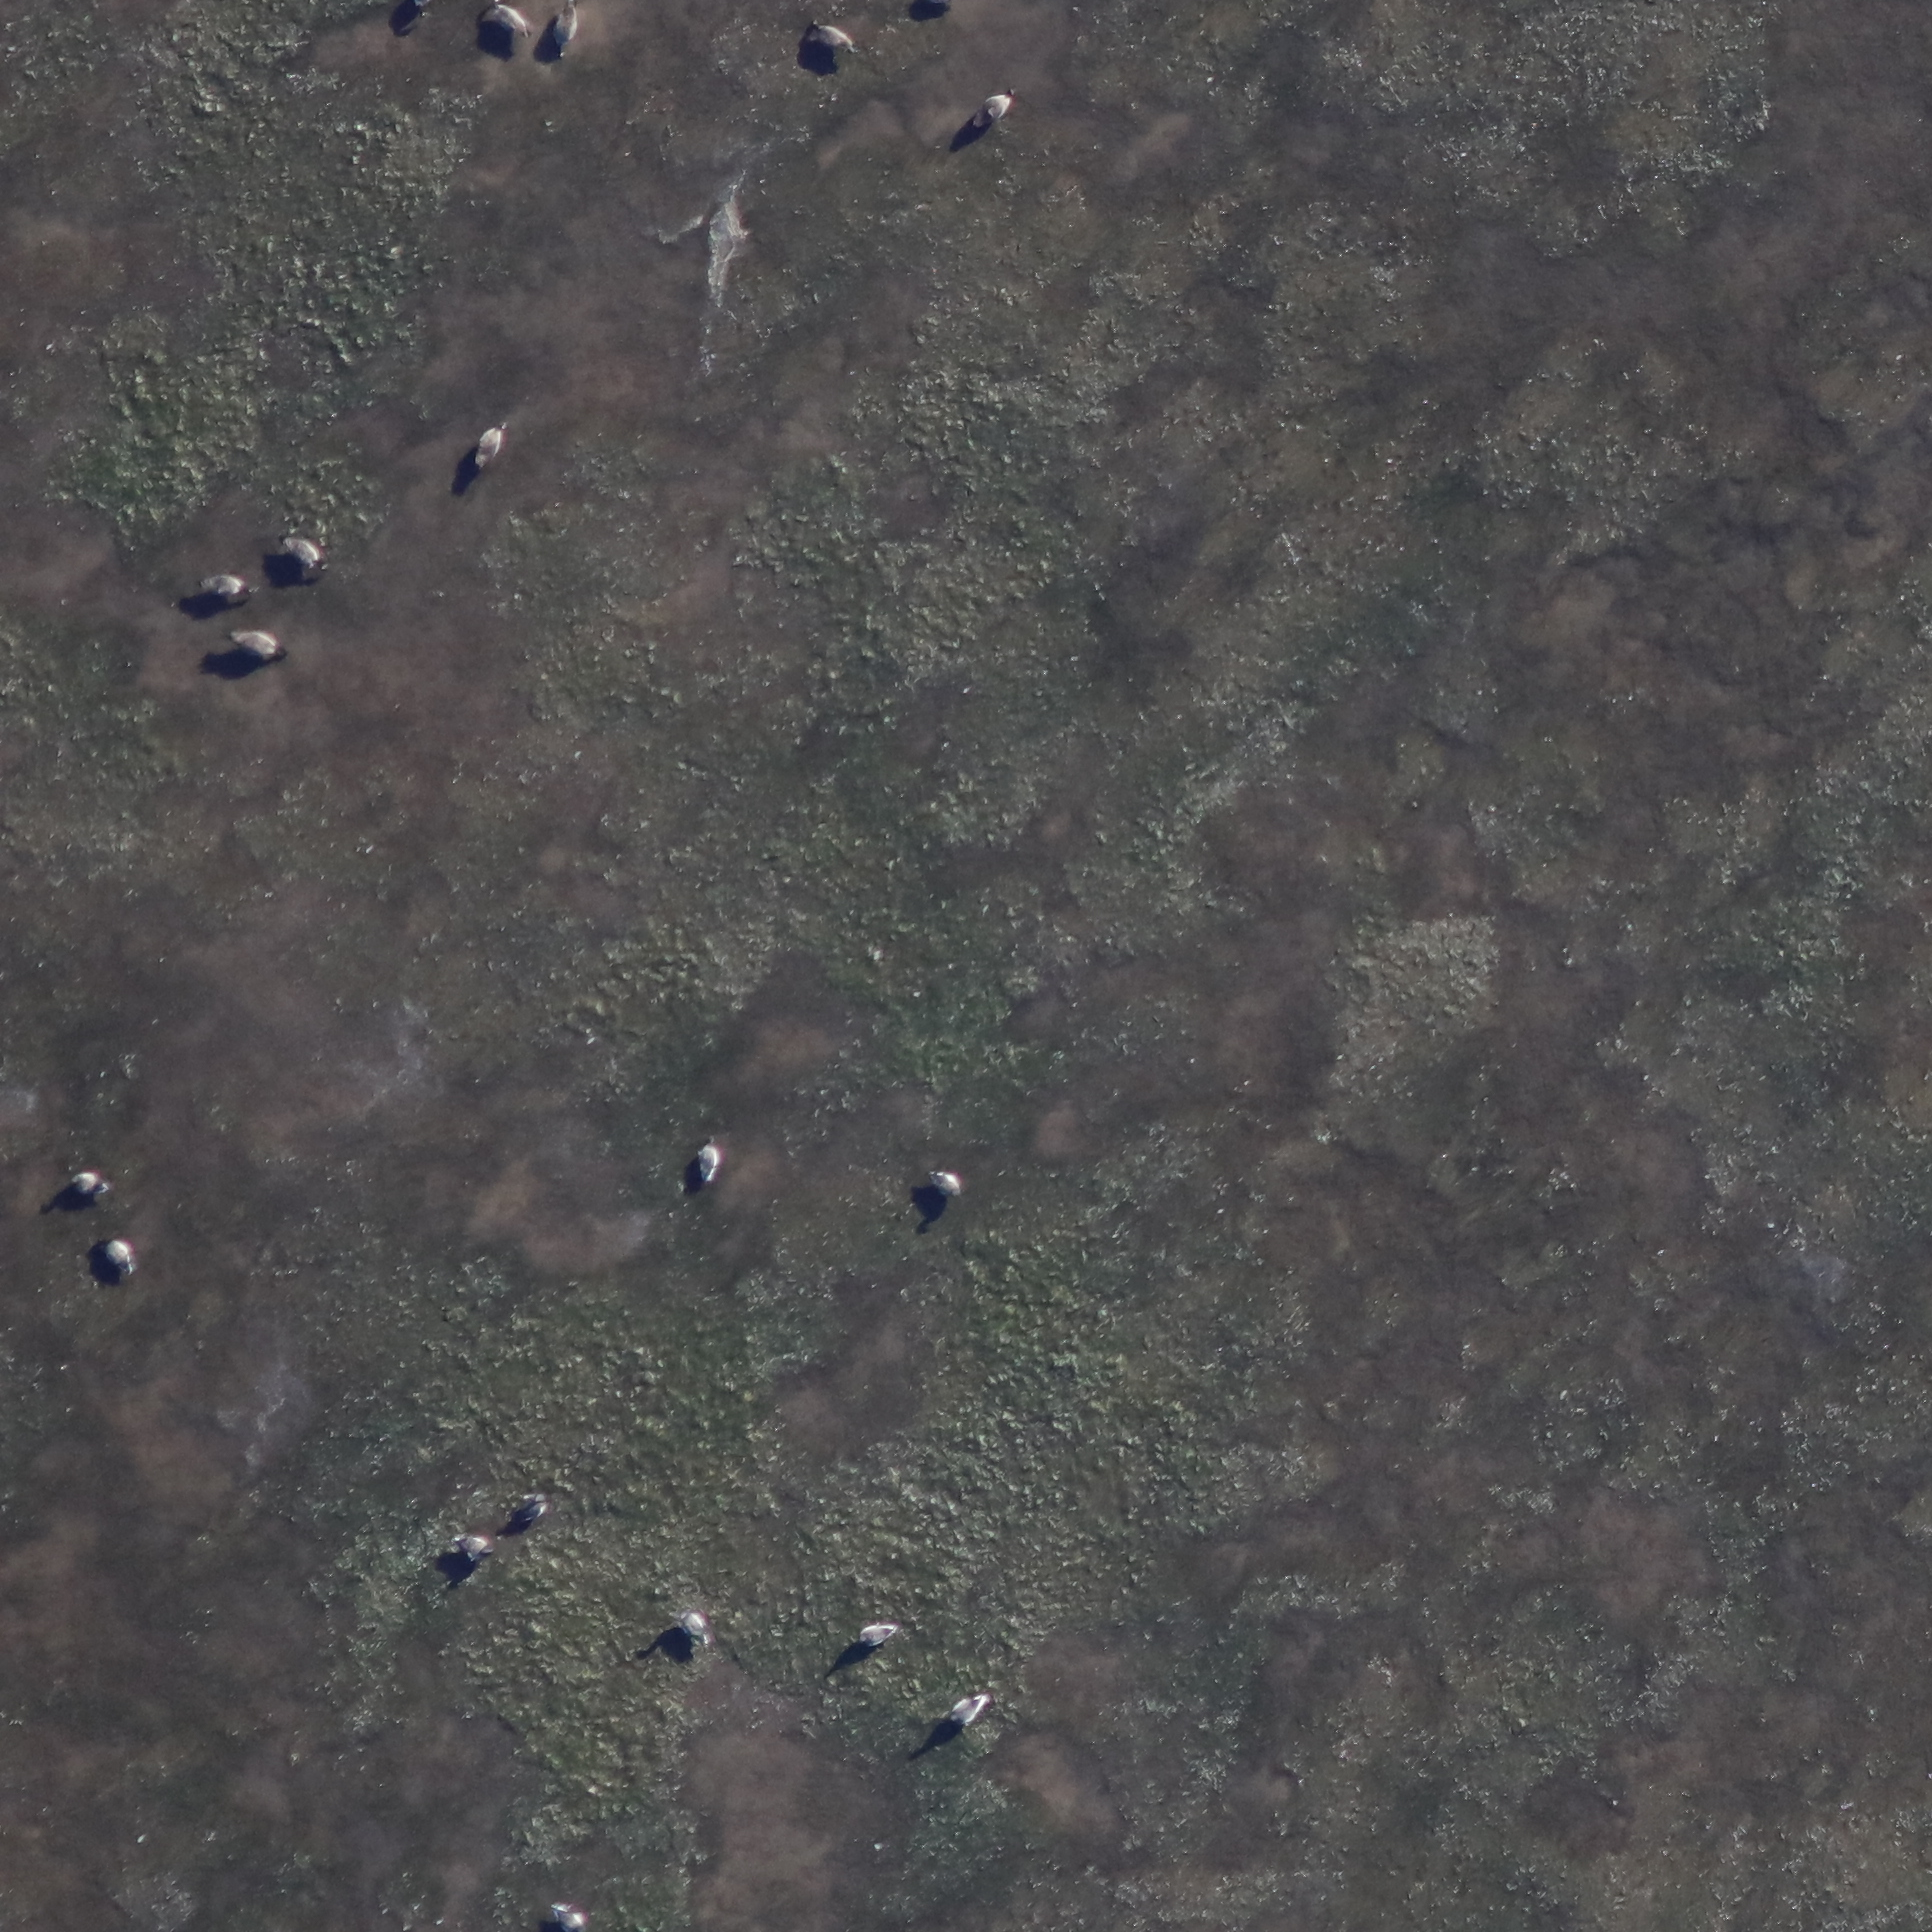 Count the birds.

18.